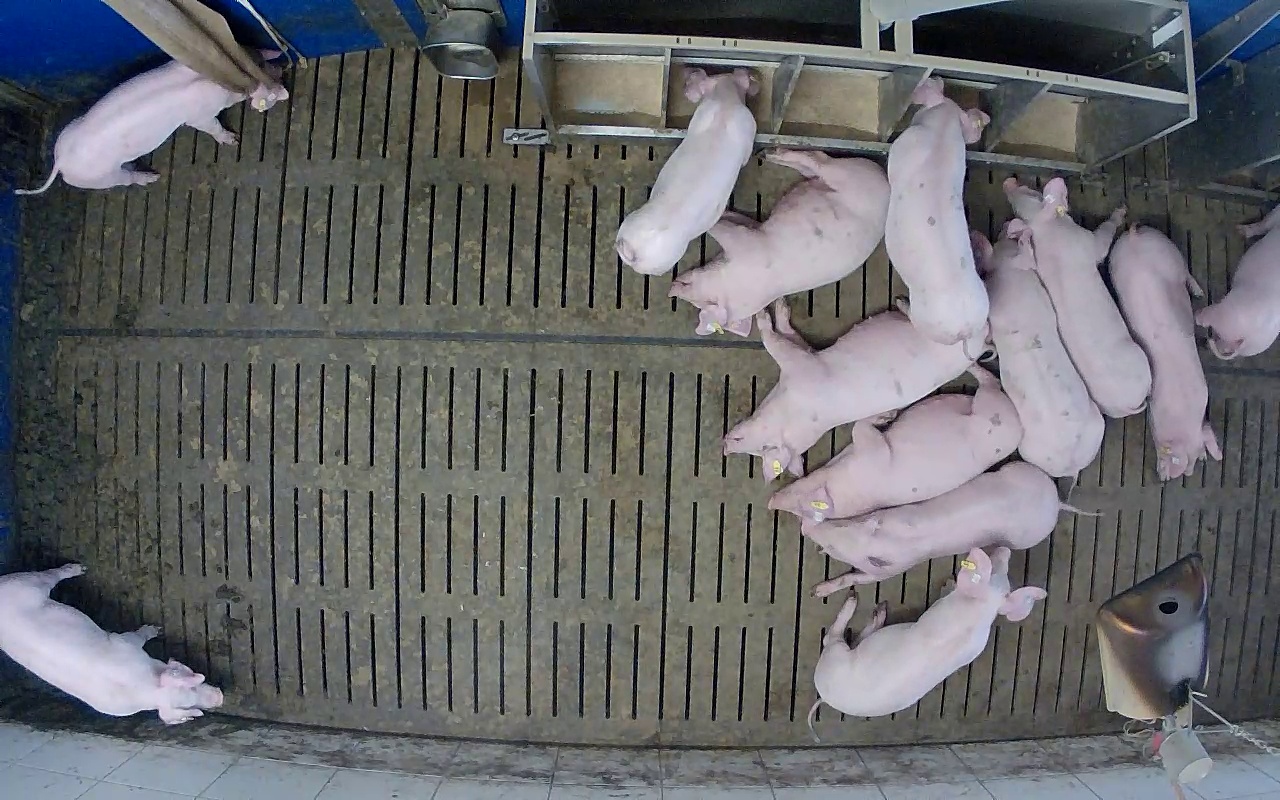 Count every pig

13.